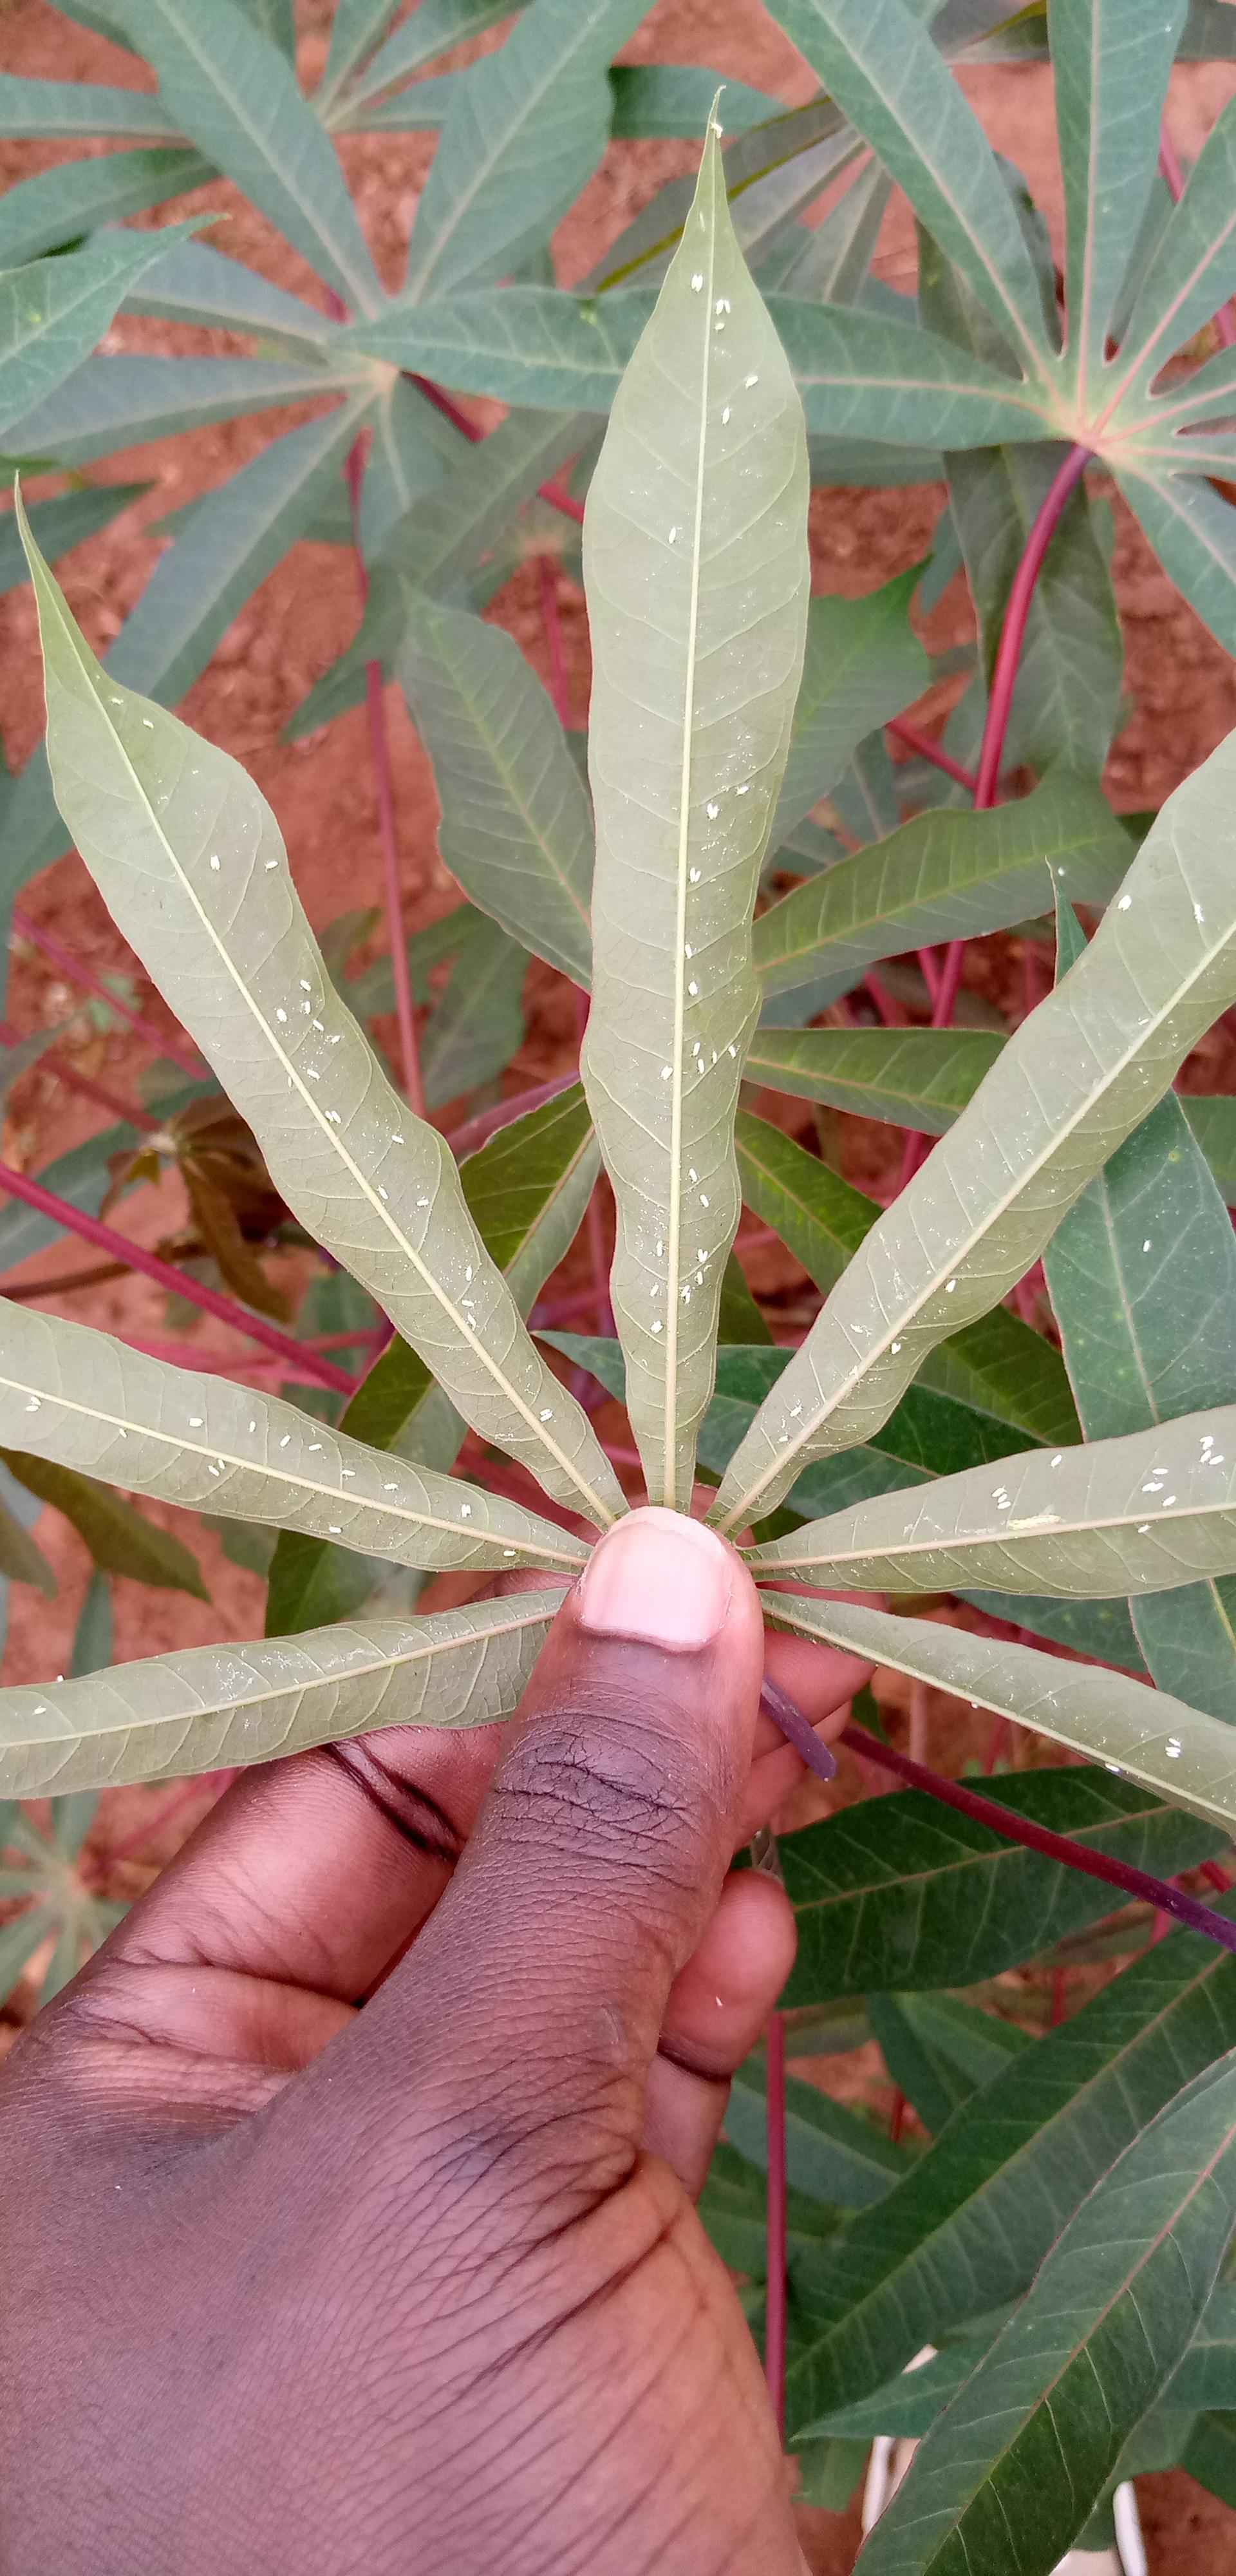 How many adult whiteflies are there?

100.